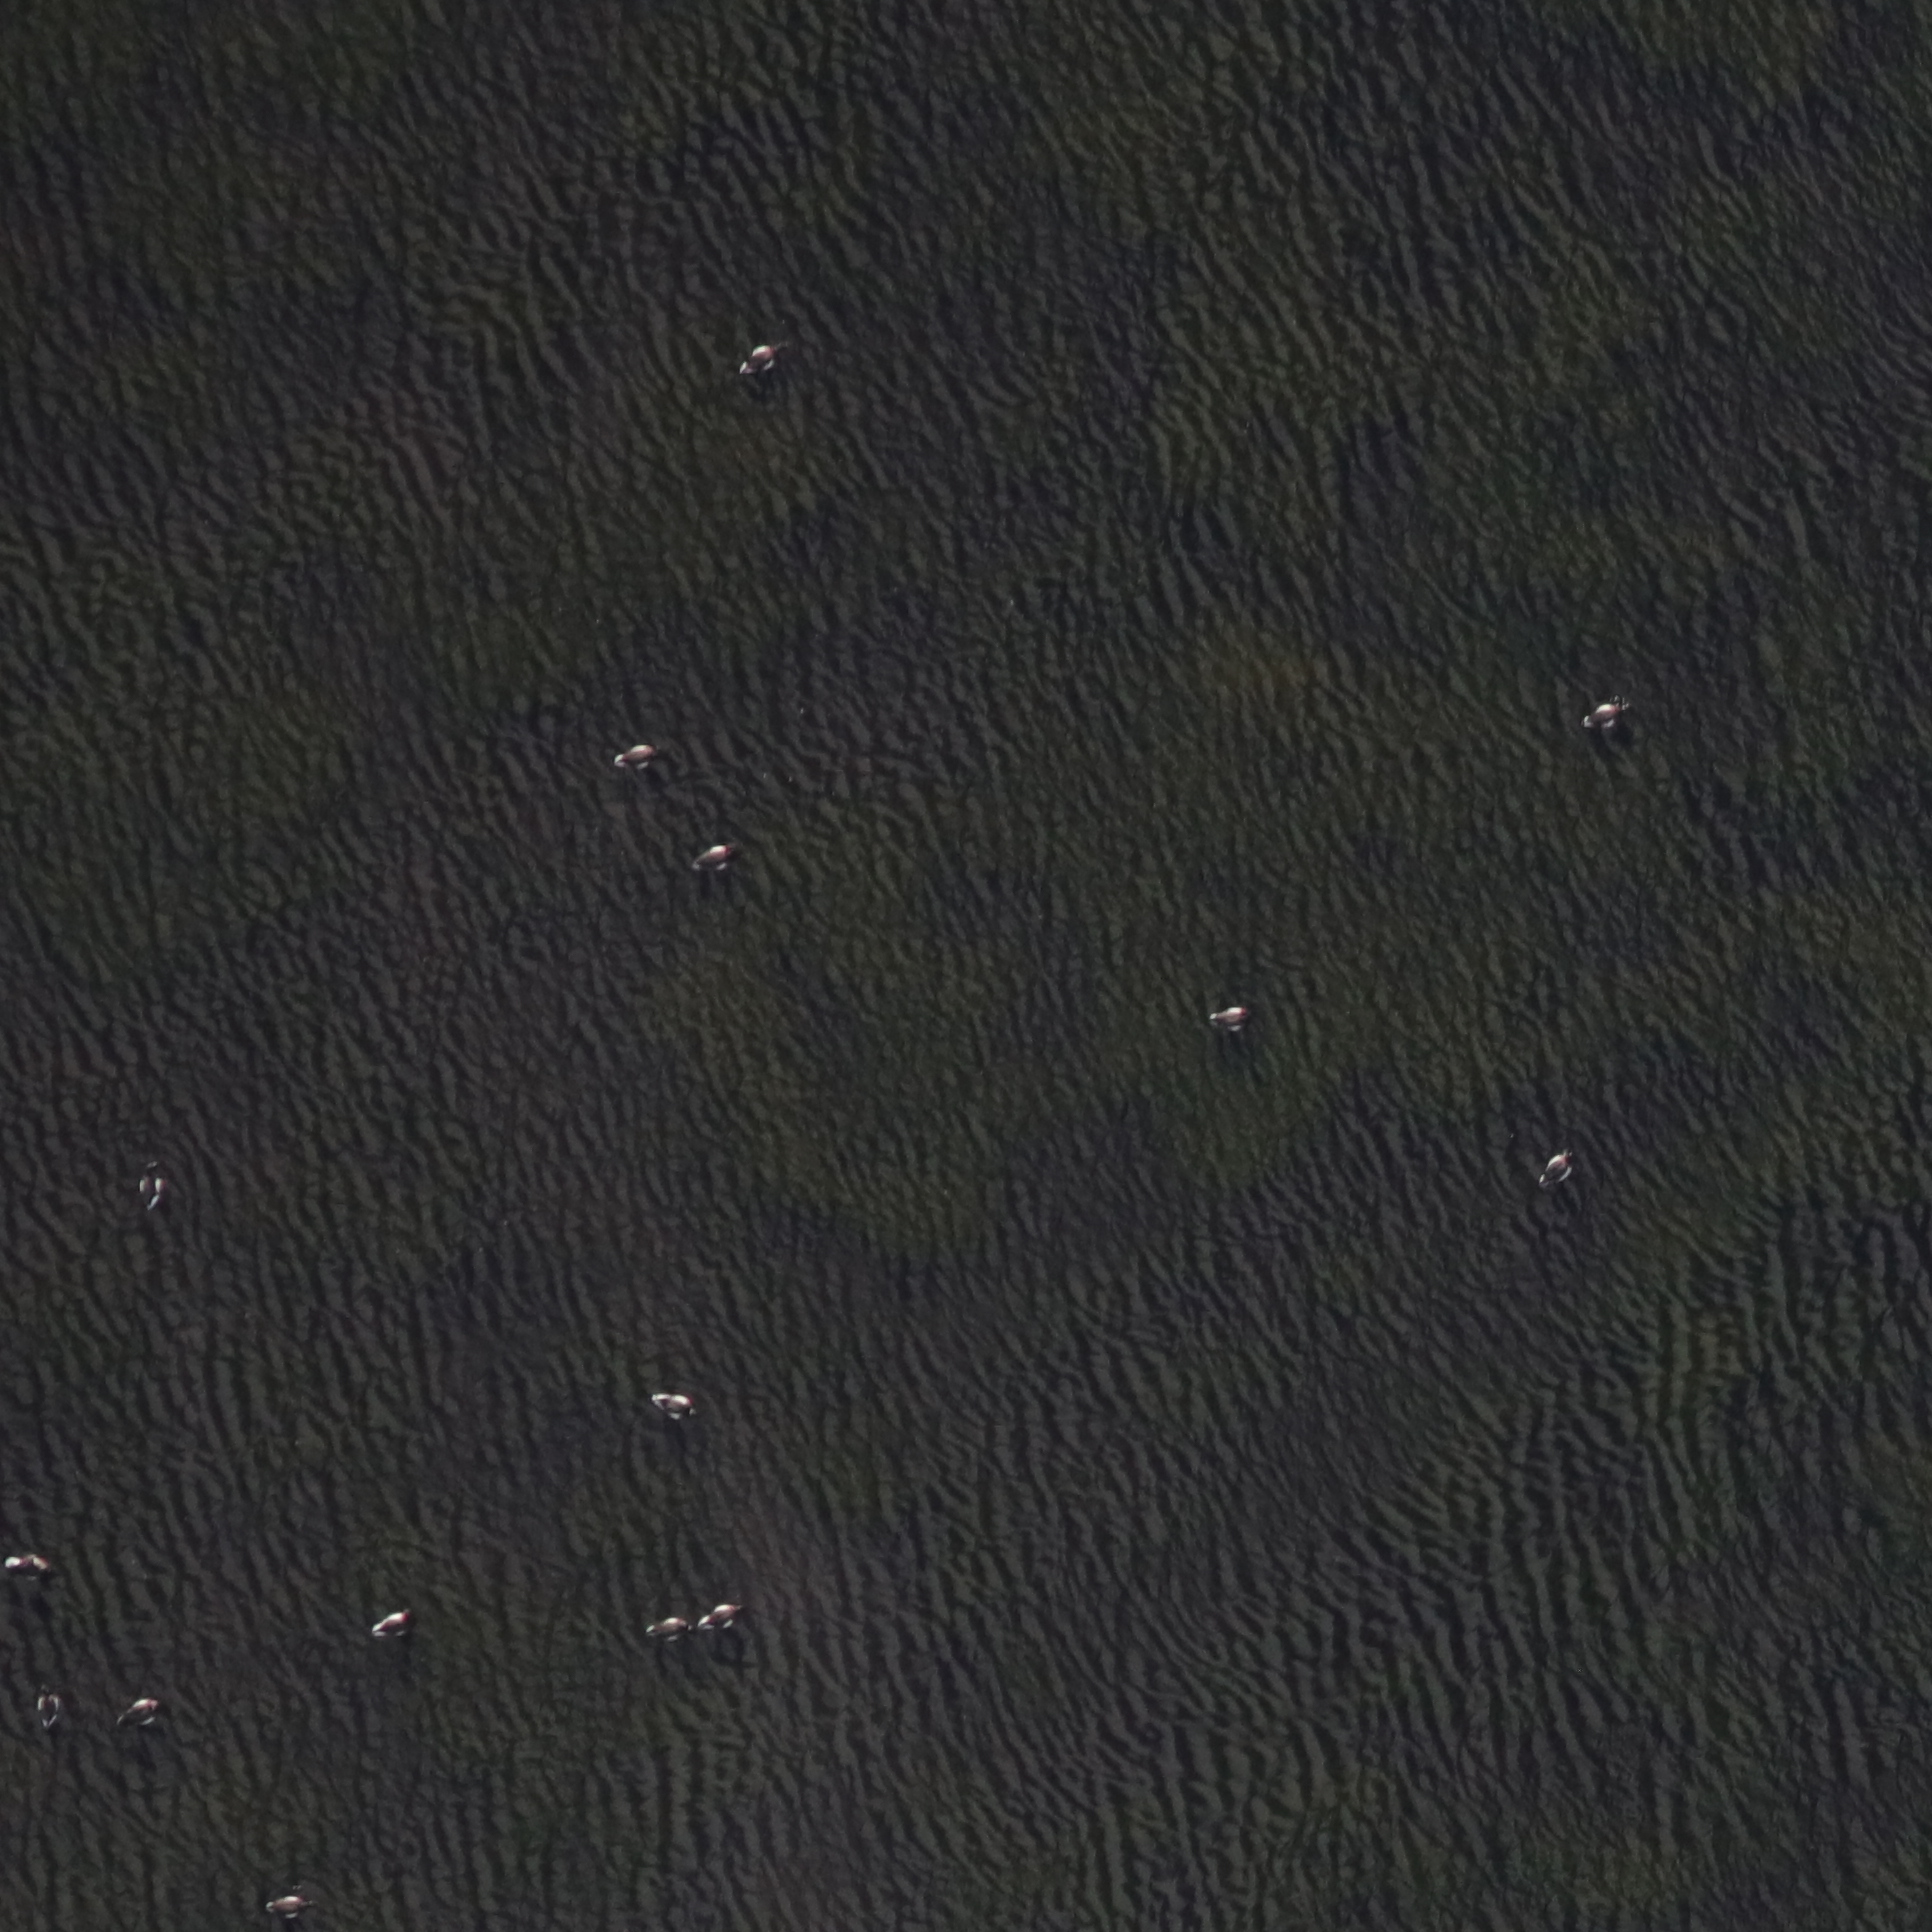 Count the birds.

15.